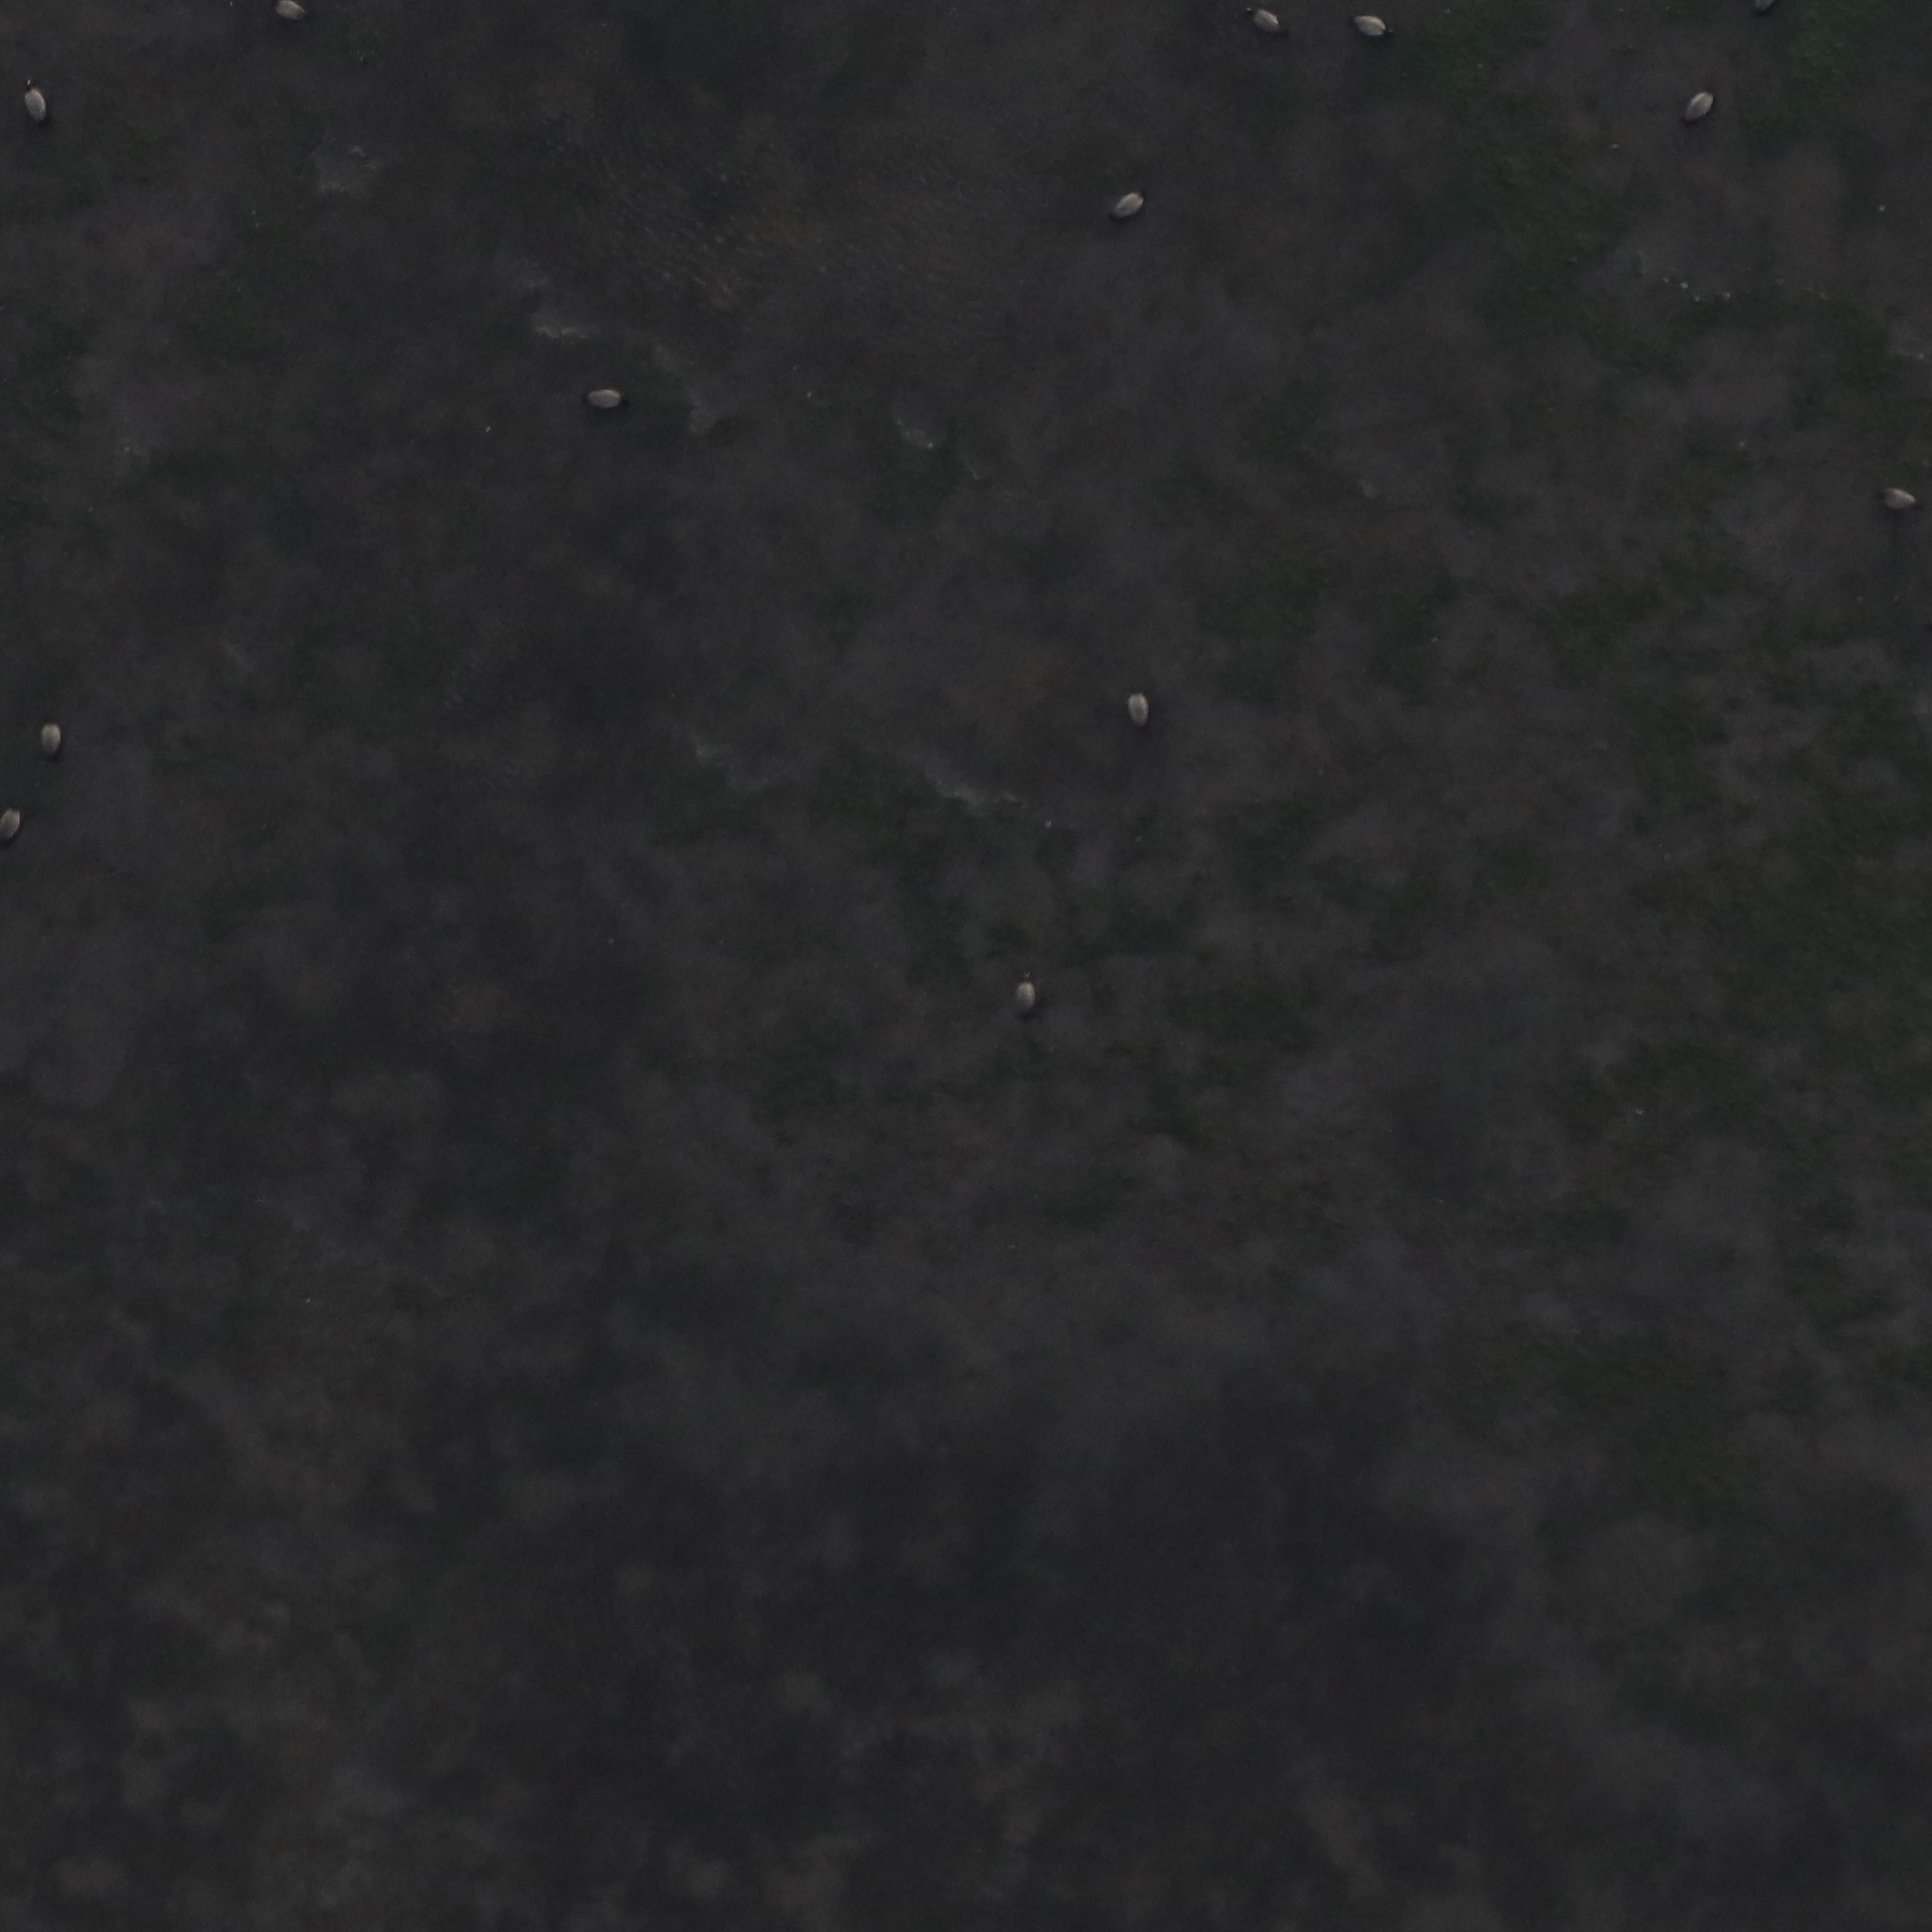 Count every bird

12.